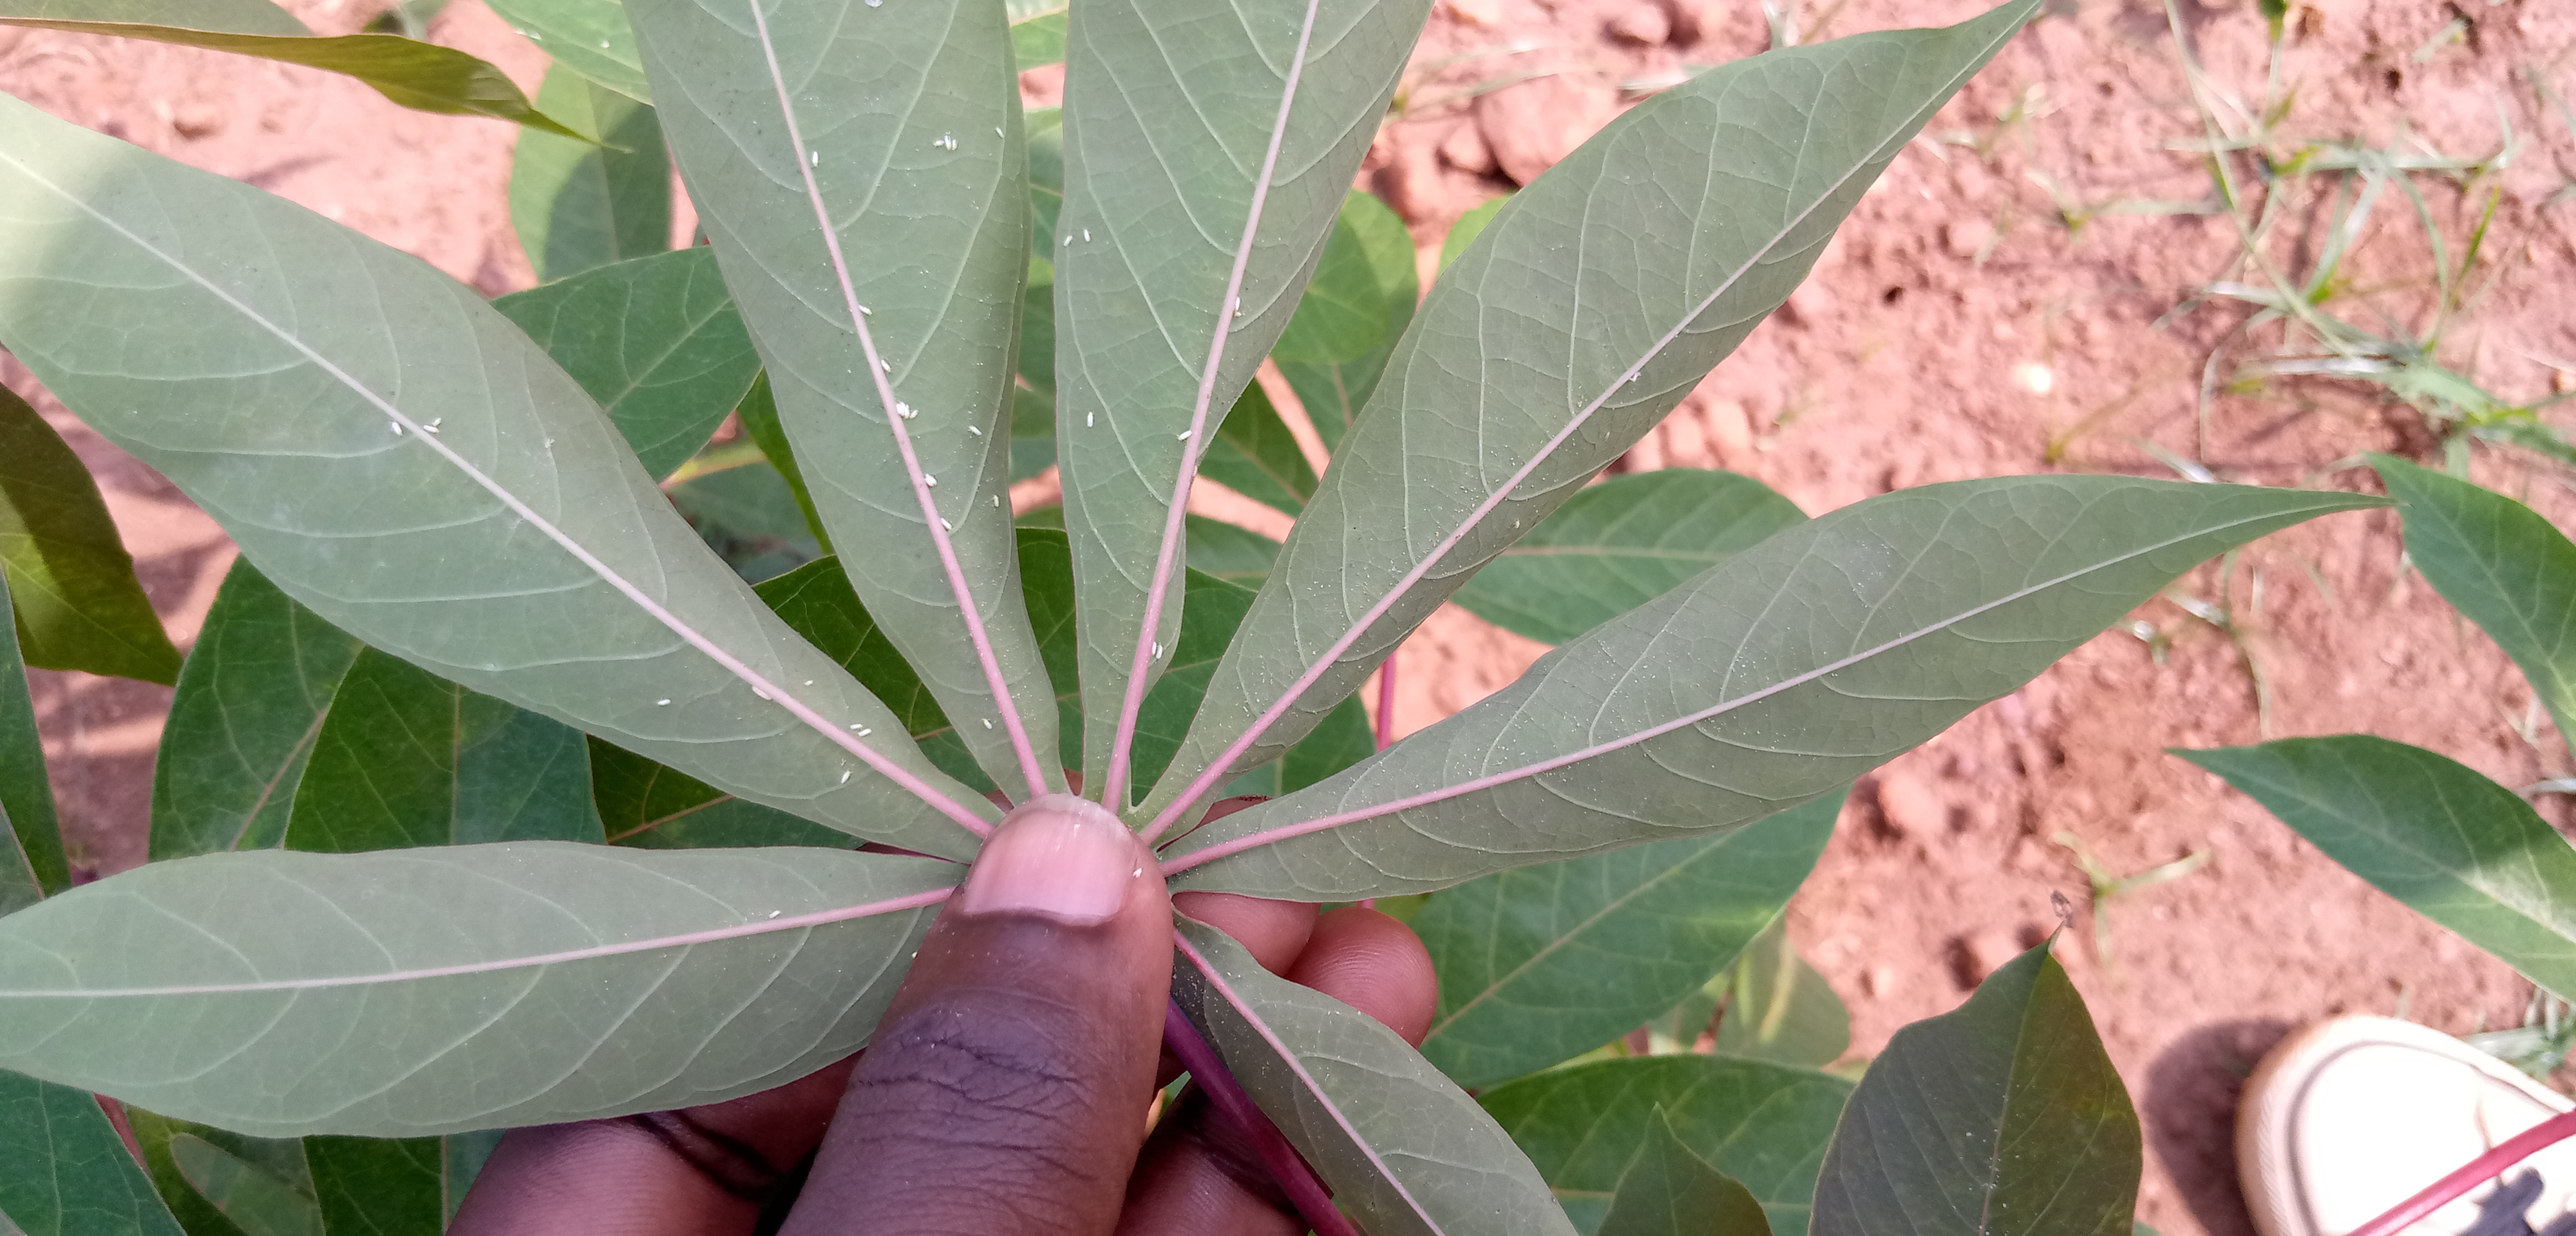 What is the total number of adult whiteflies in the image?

24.